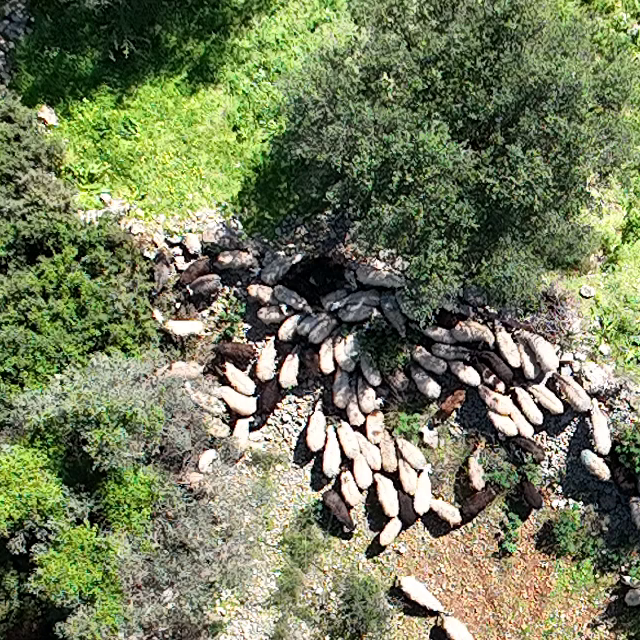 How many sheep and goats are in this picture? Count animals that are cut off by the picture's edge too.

83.